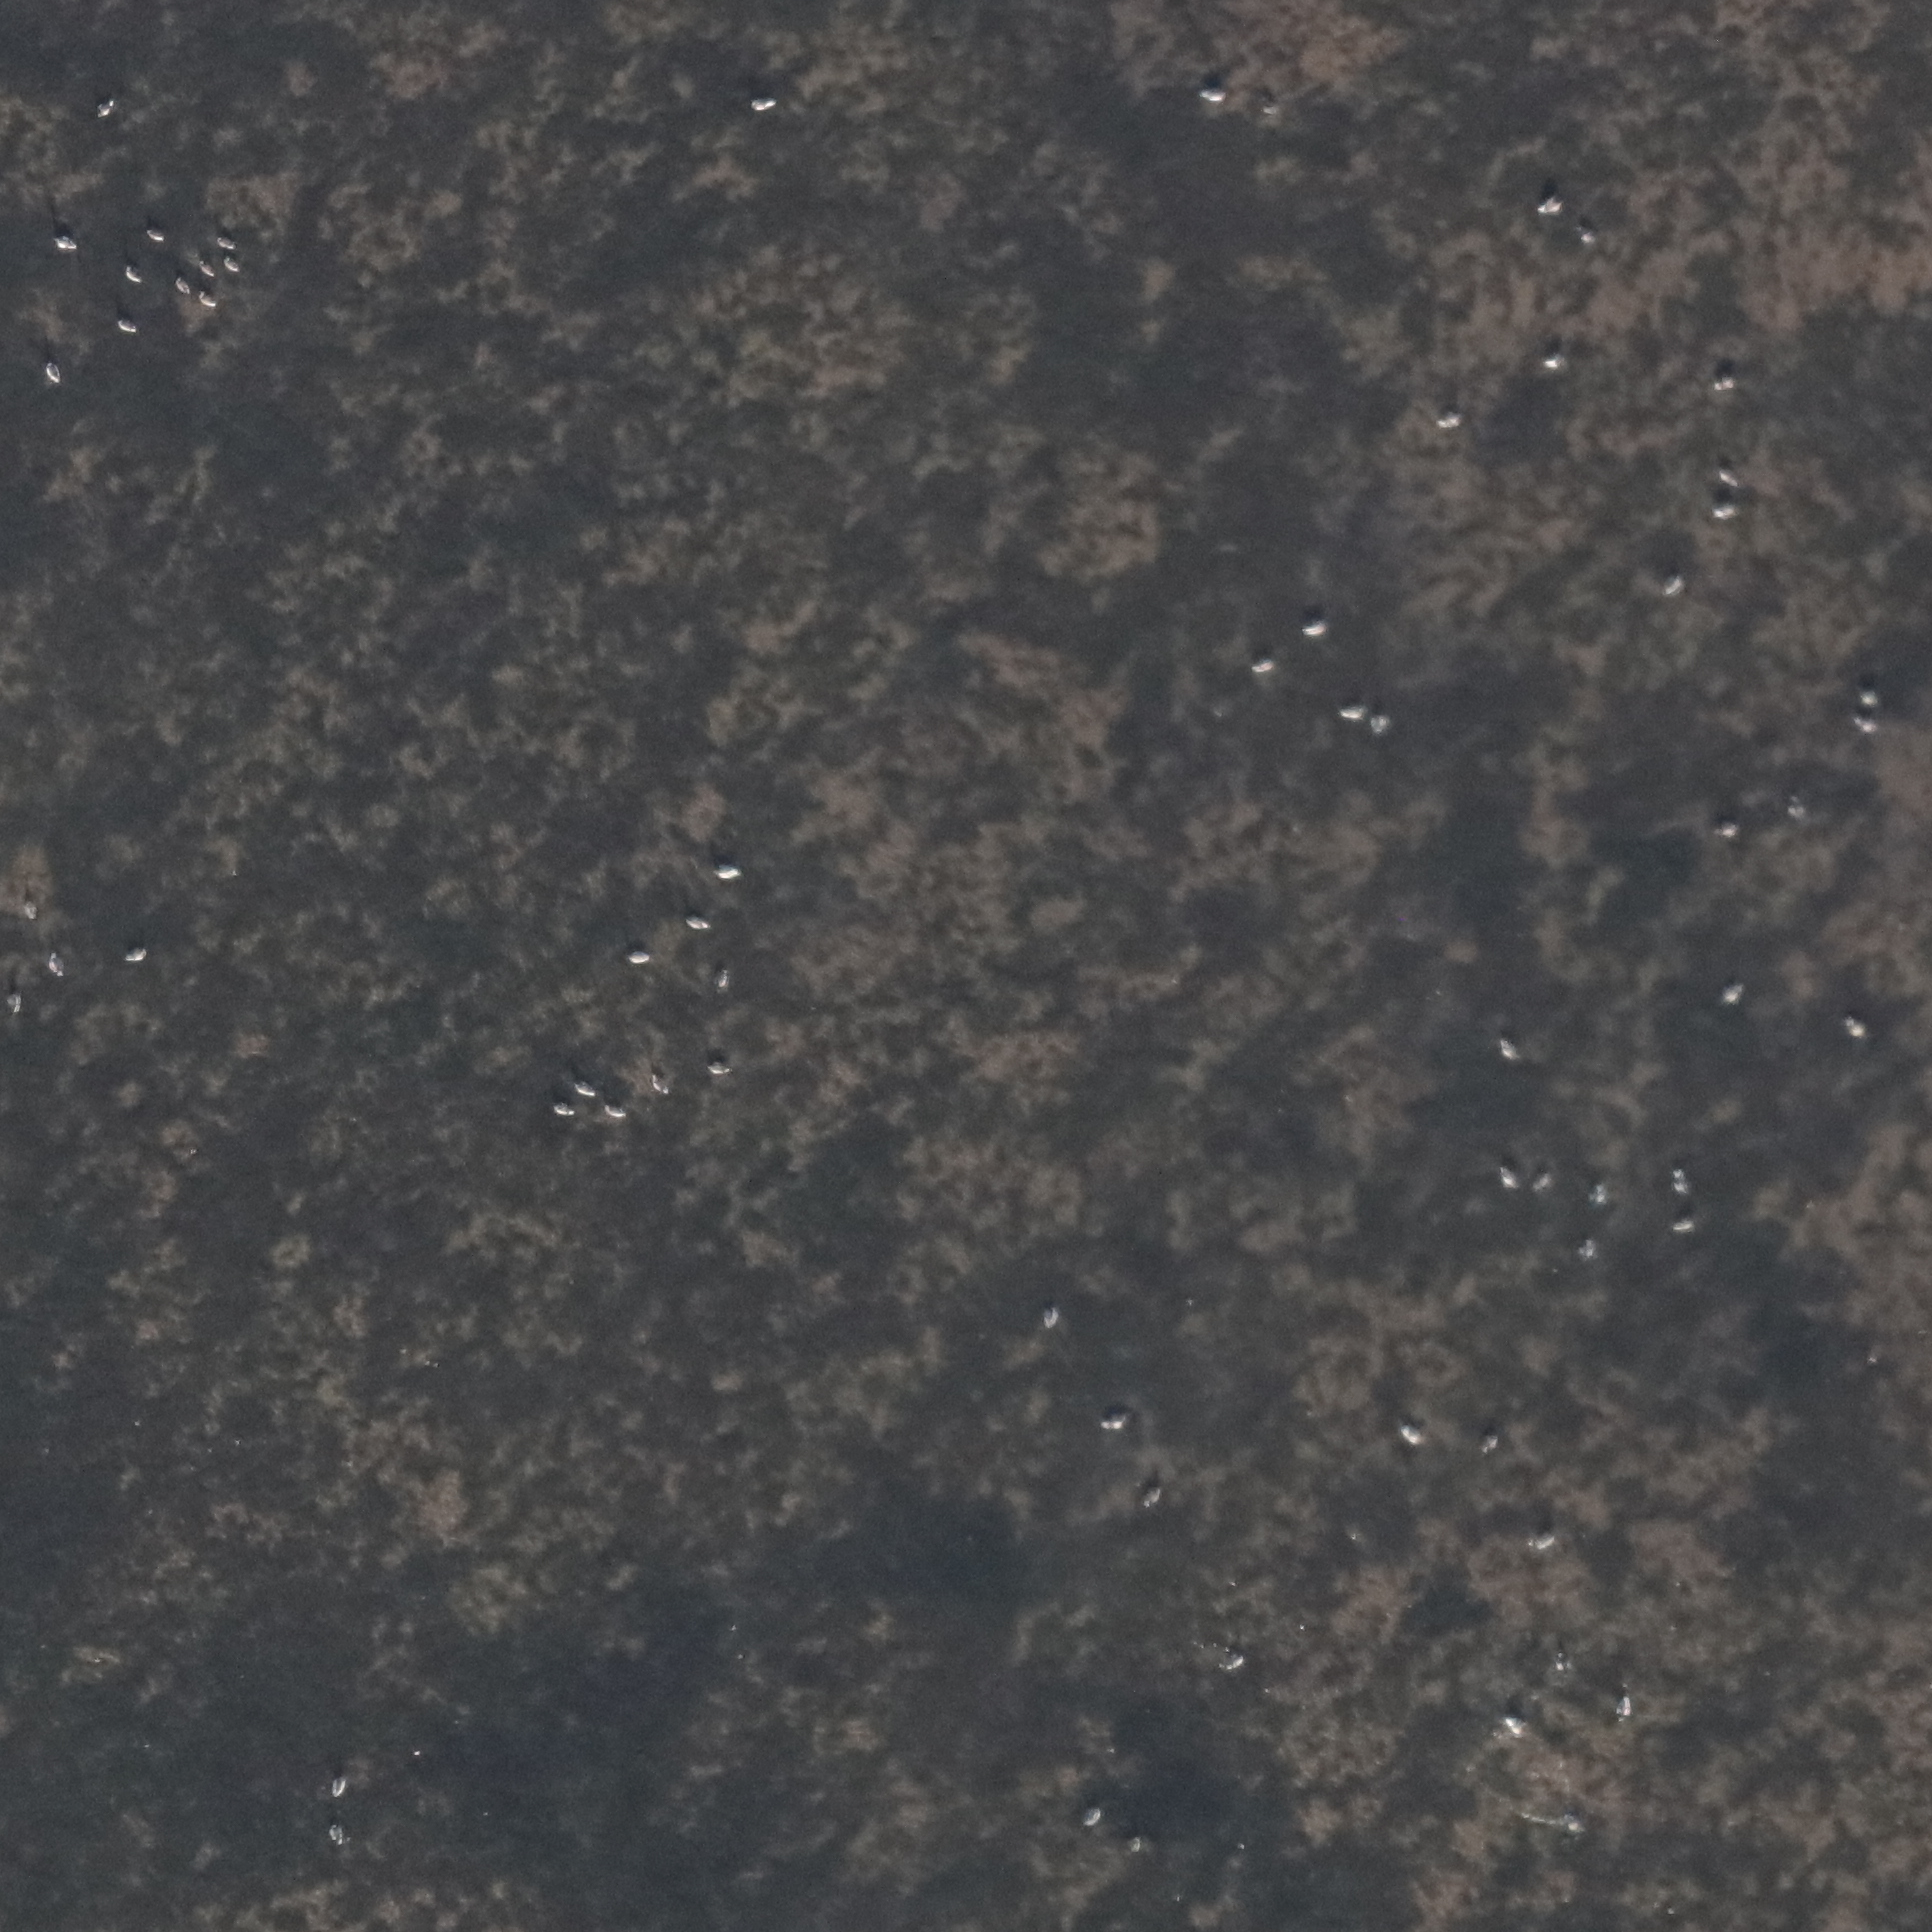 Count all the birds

65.